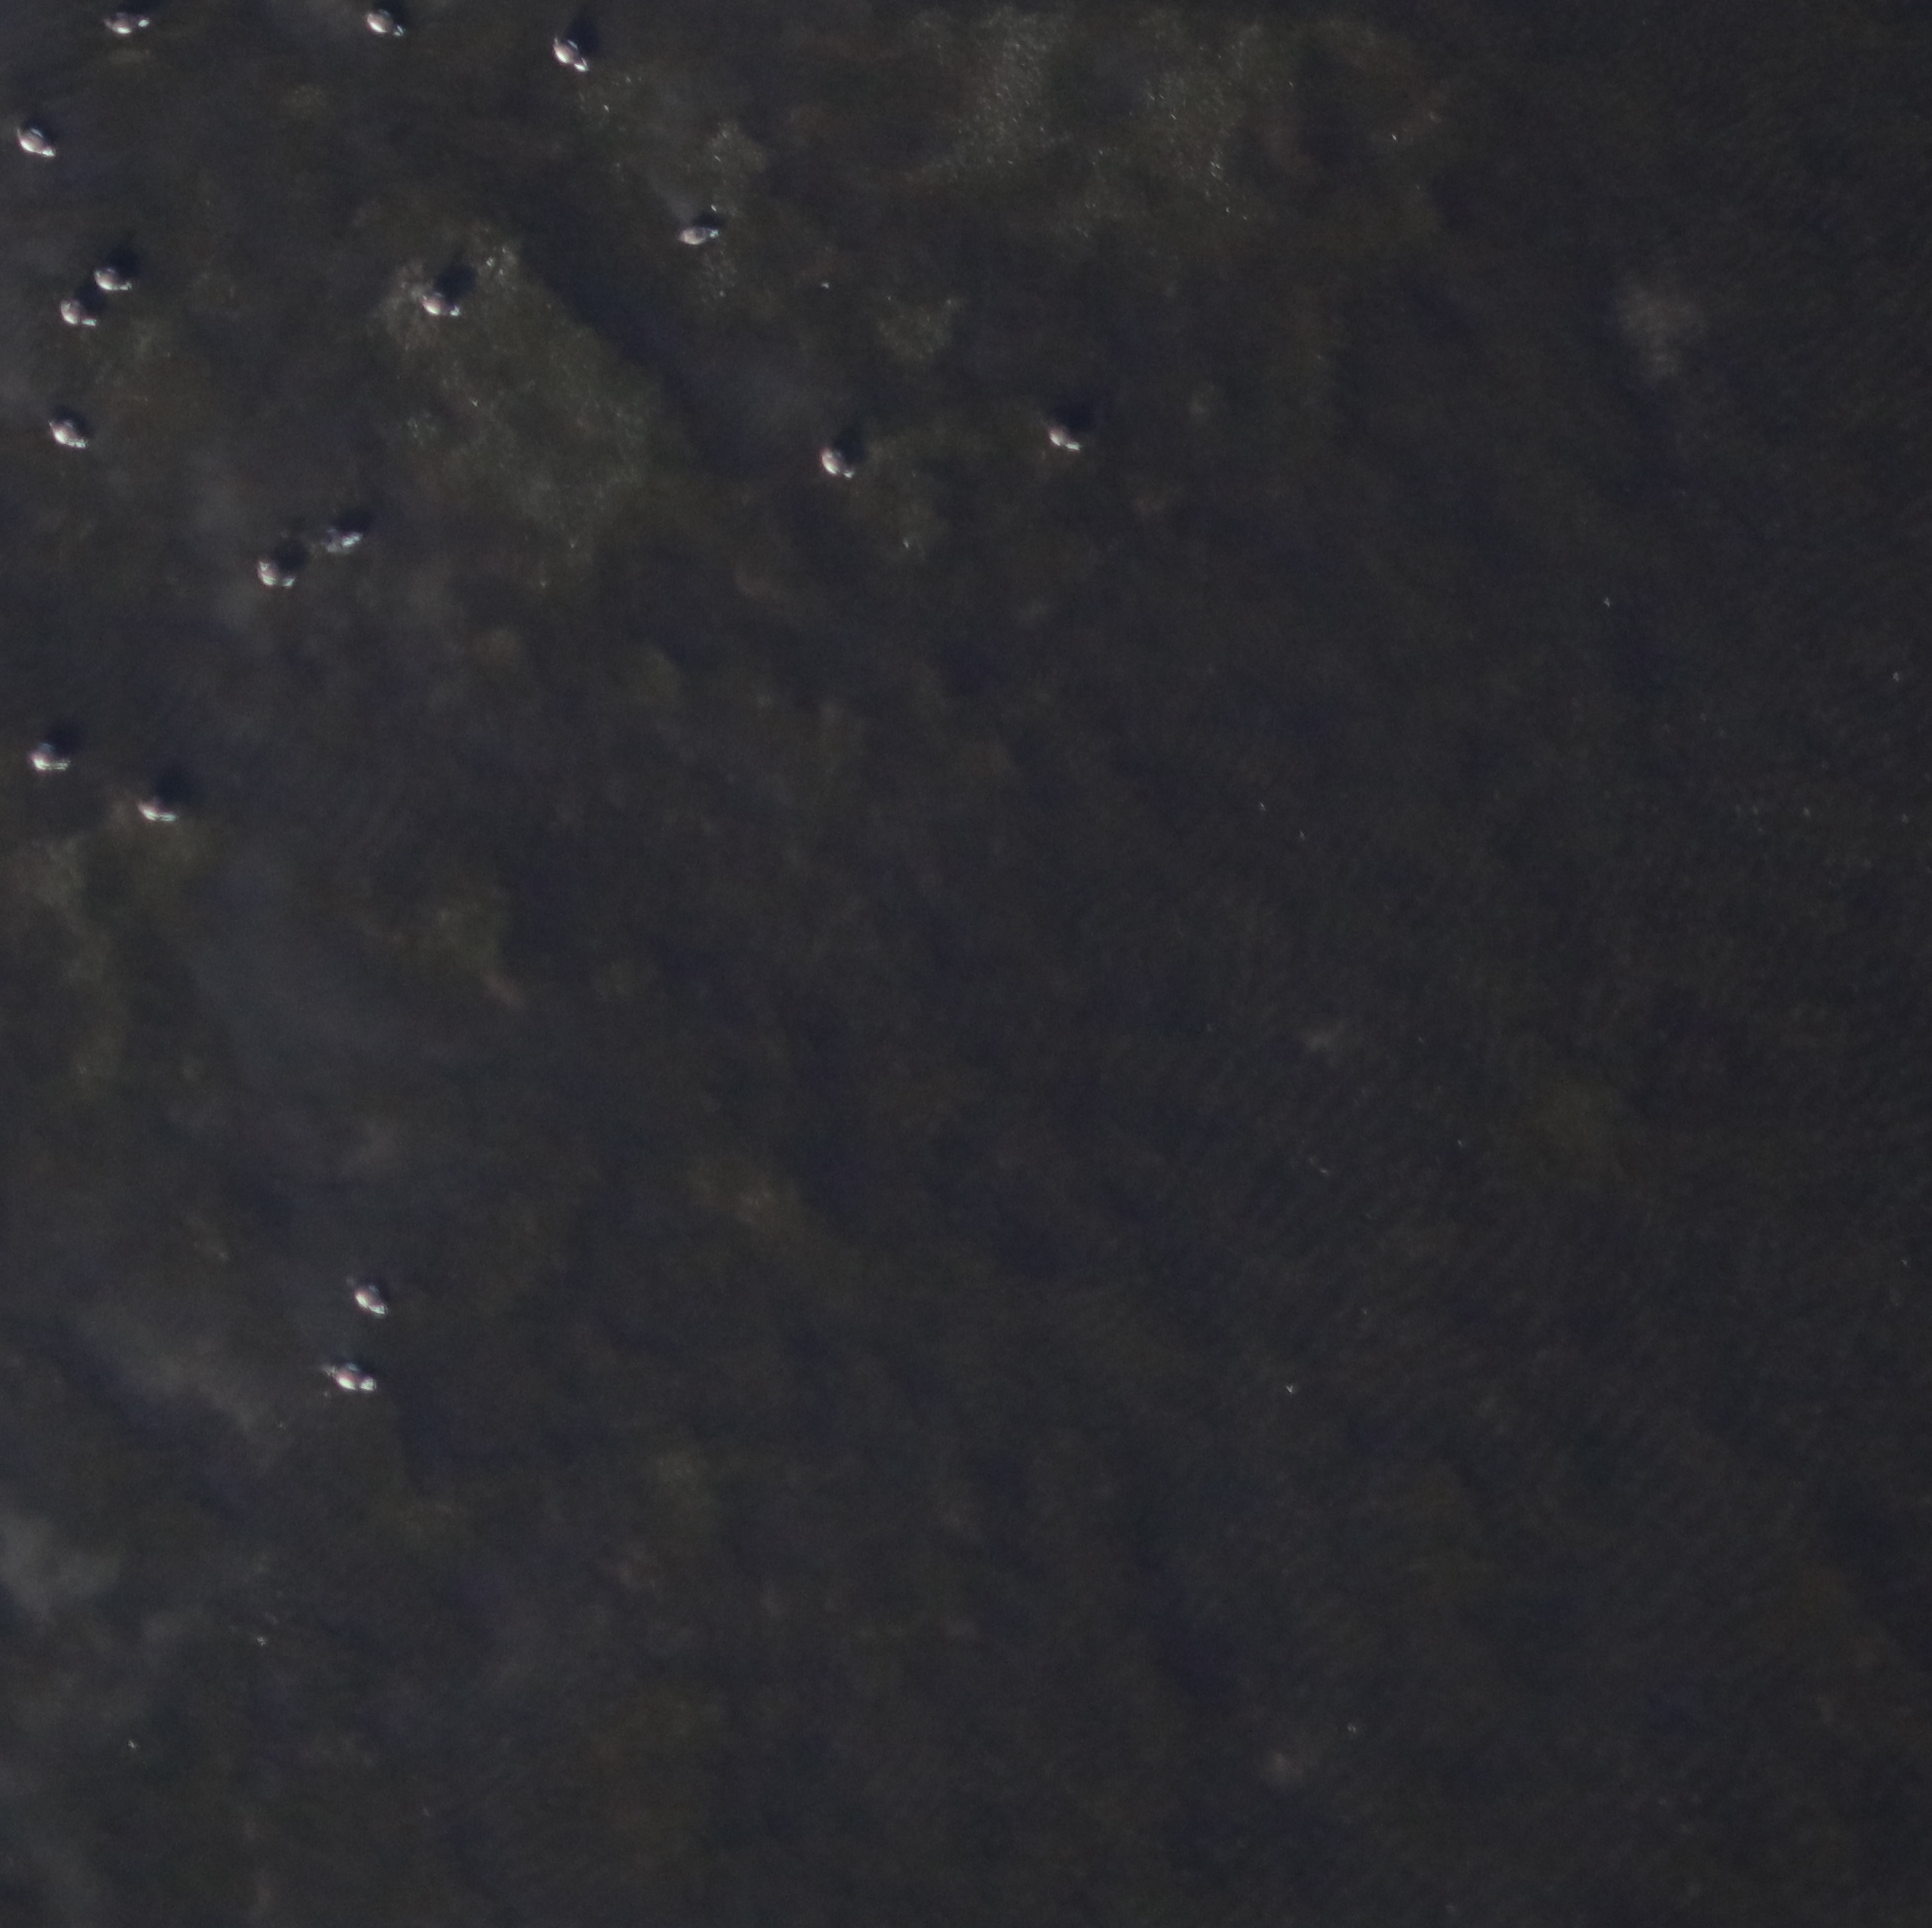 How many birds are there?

17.